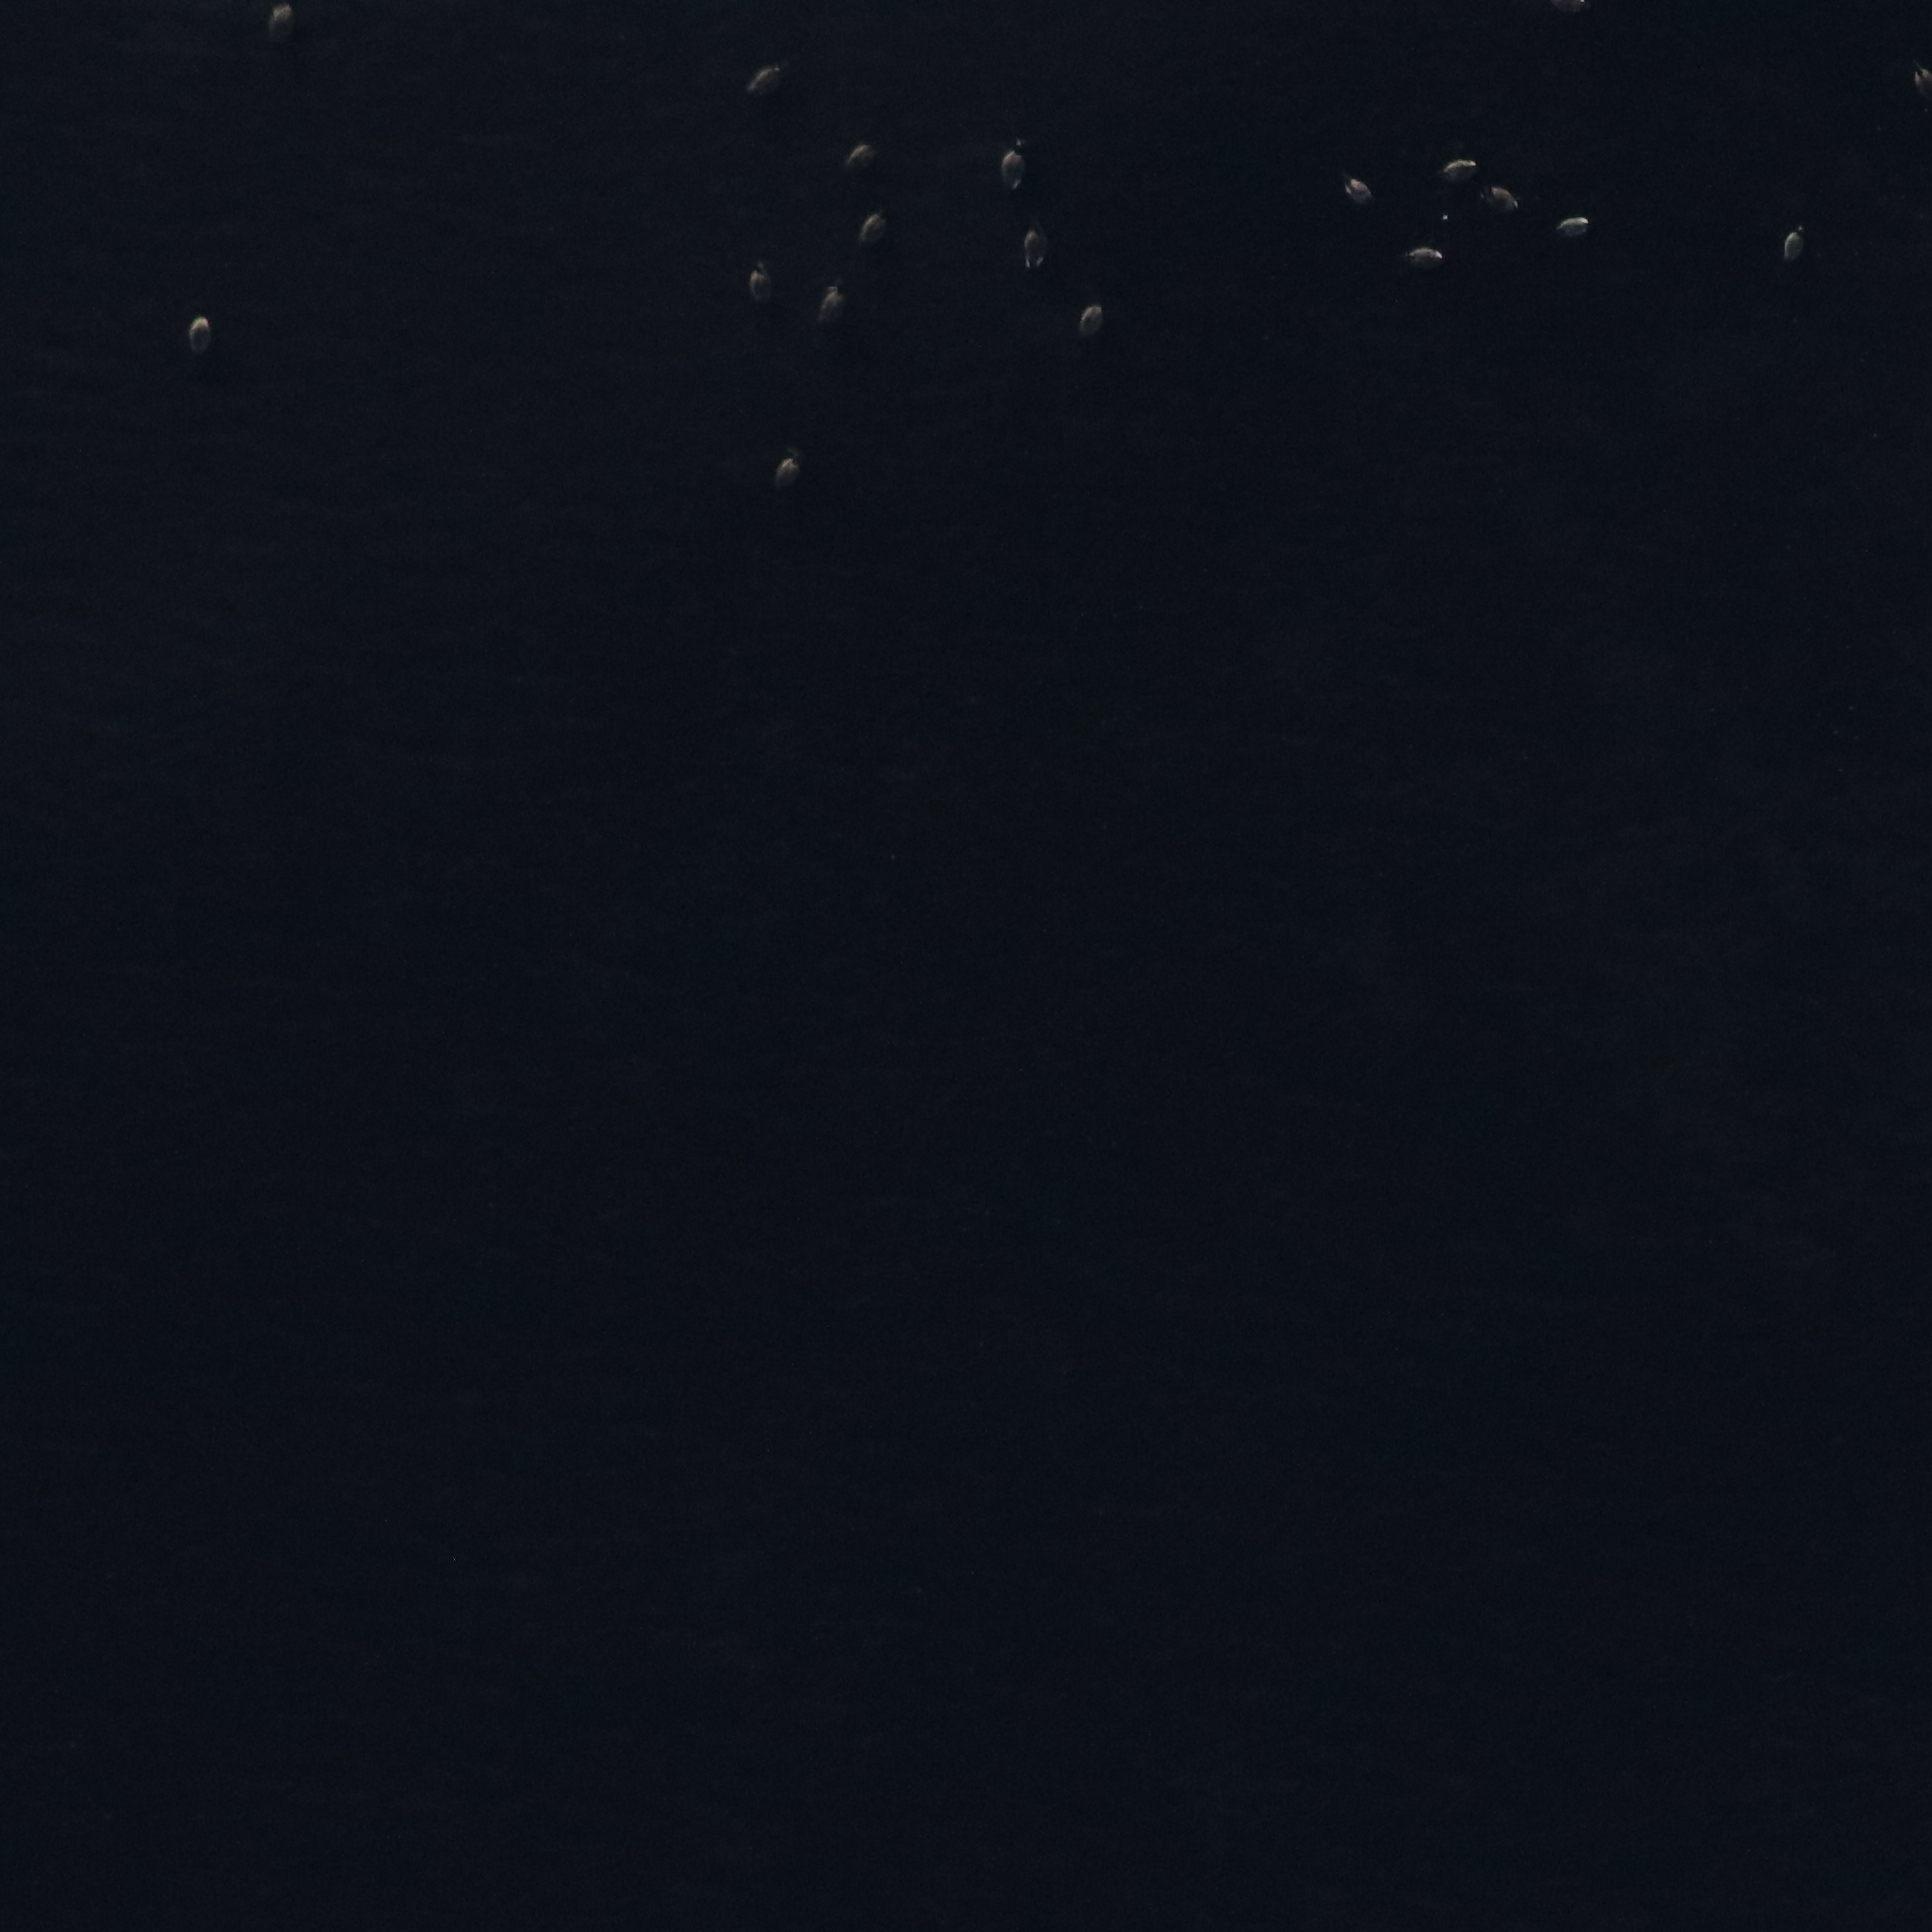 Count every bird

18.